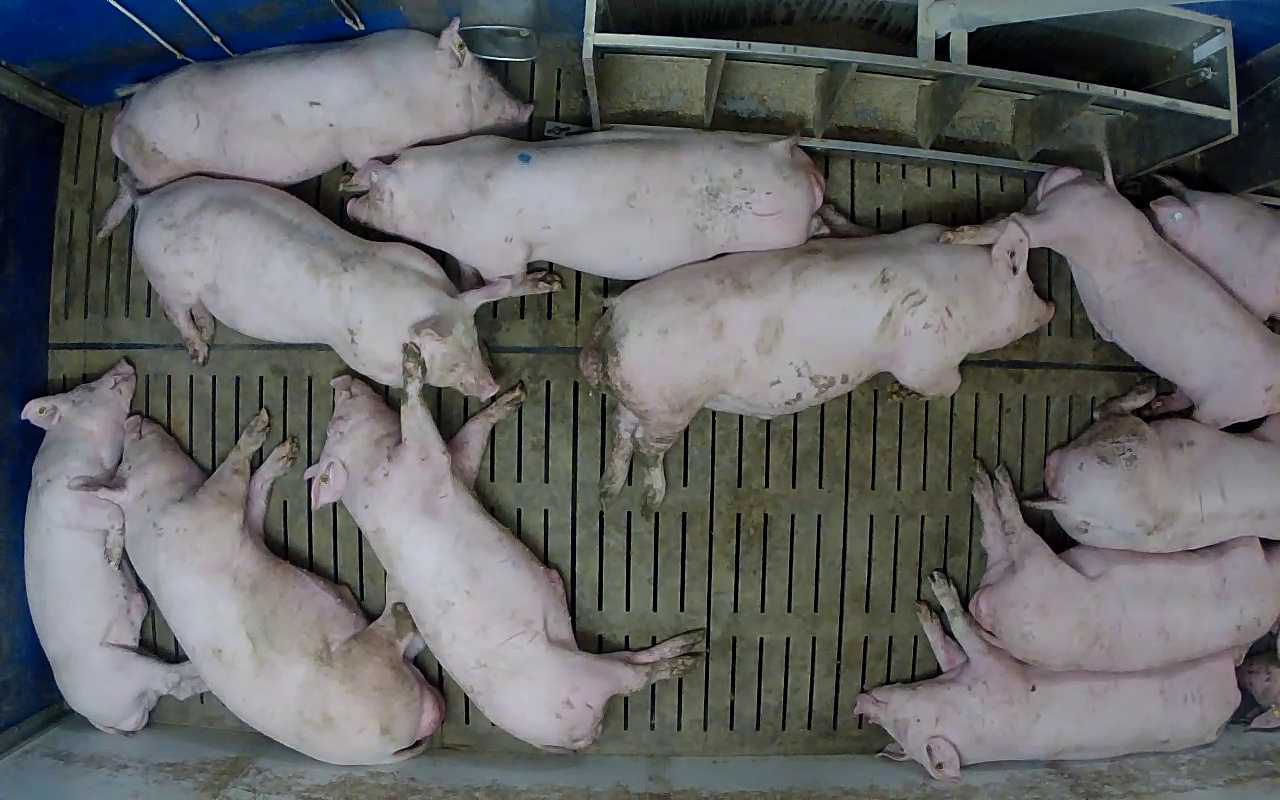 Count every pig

13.